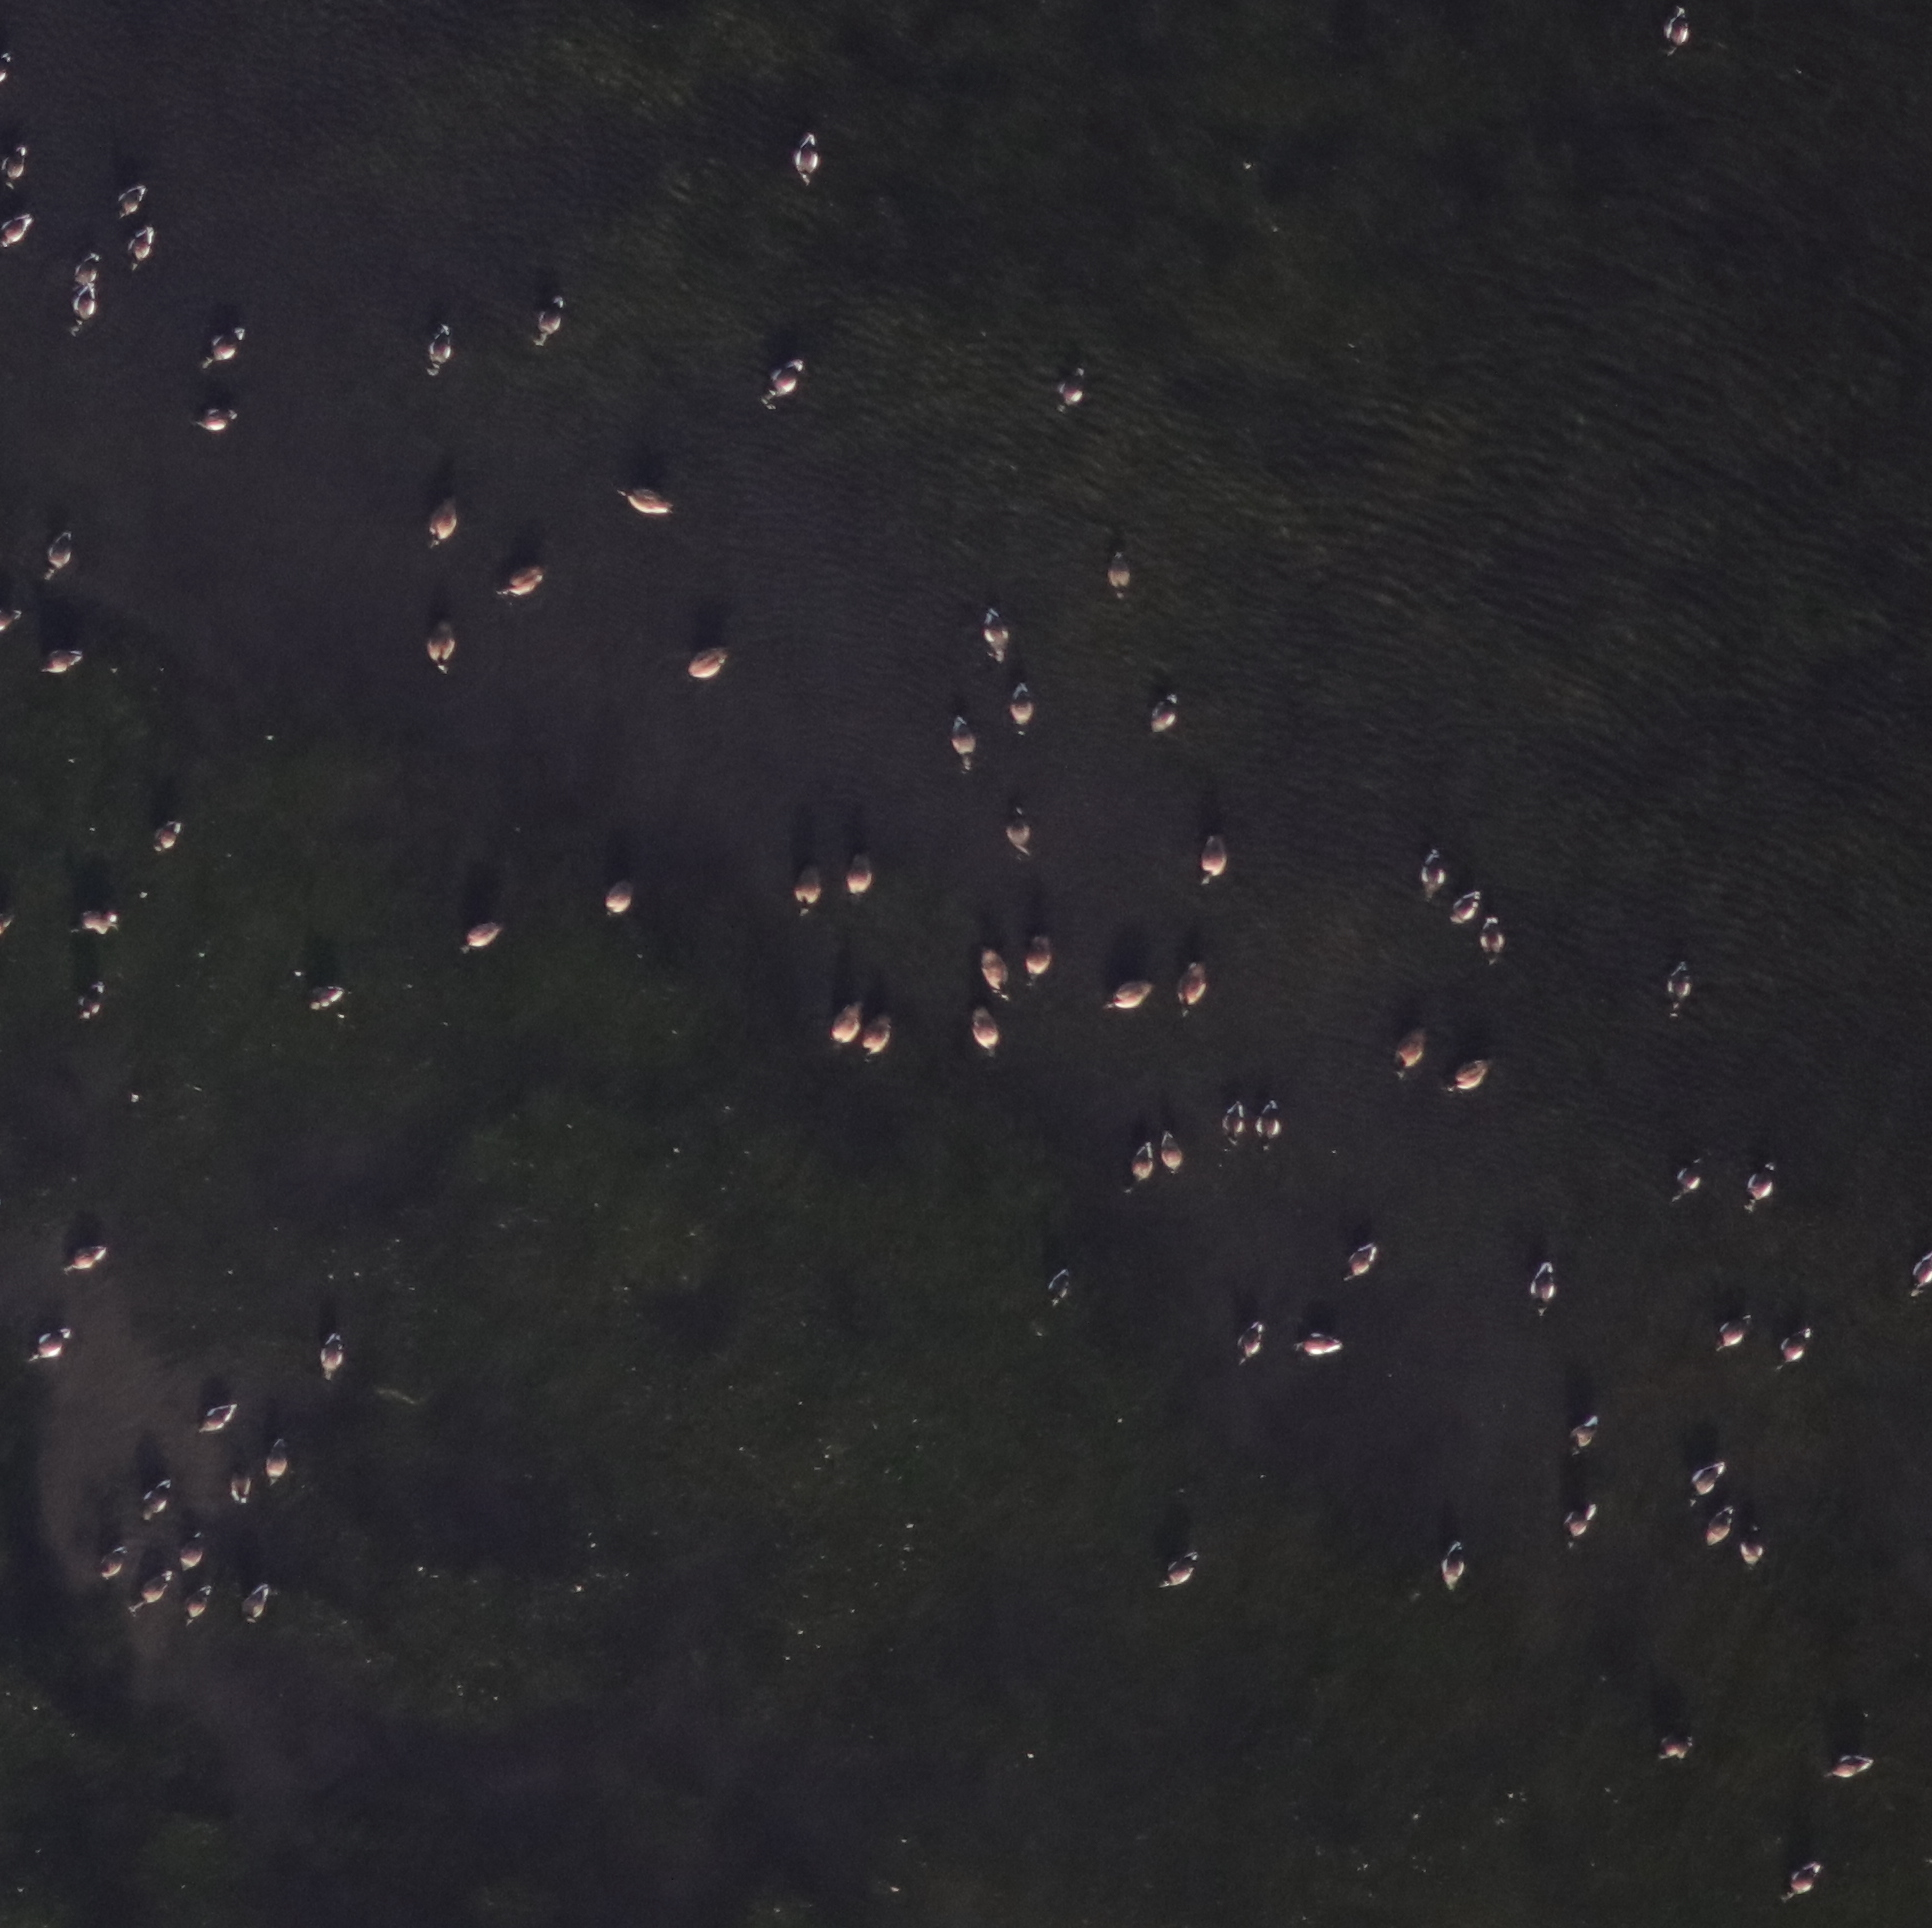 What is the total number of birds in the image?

85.